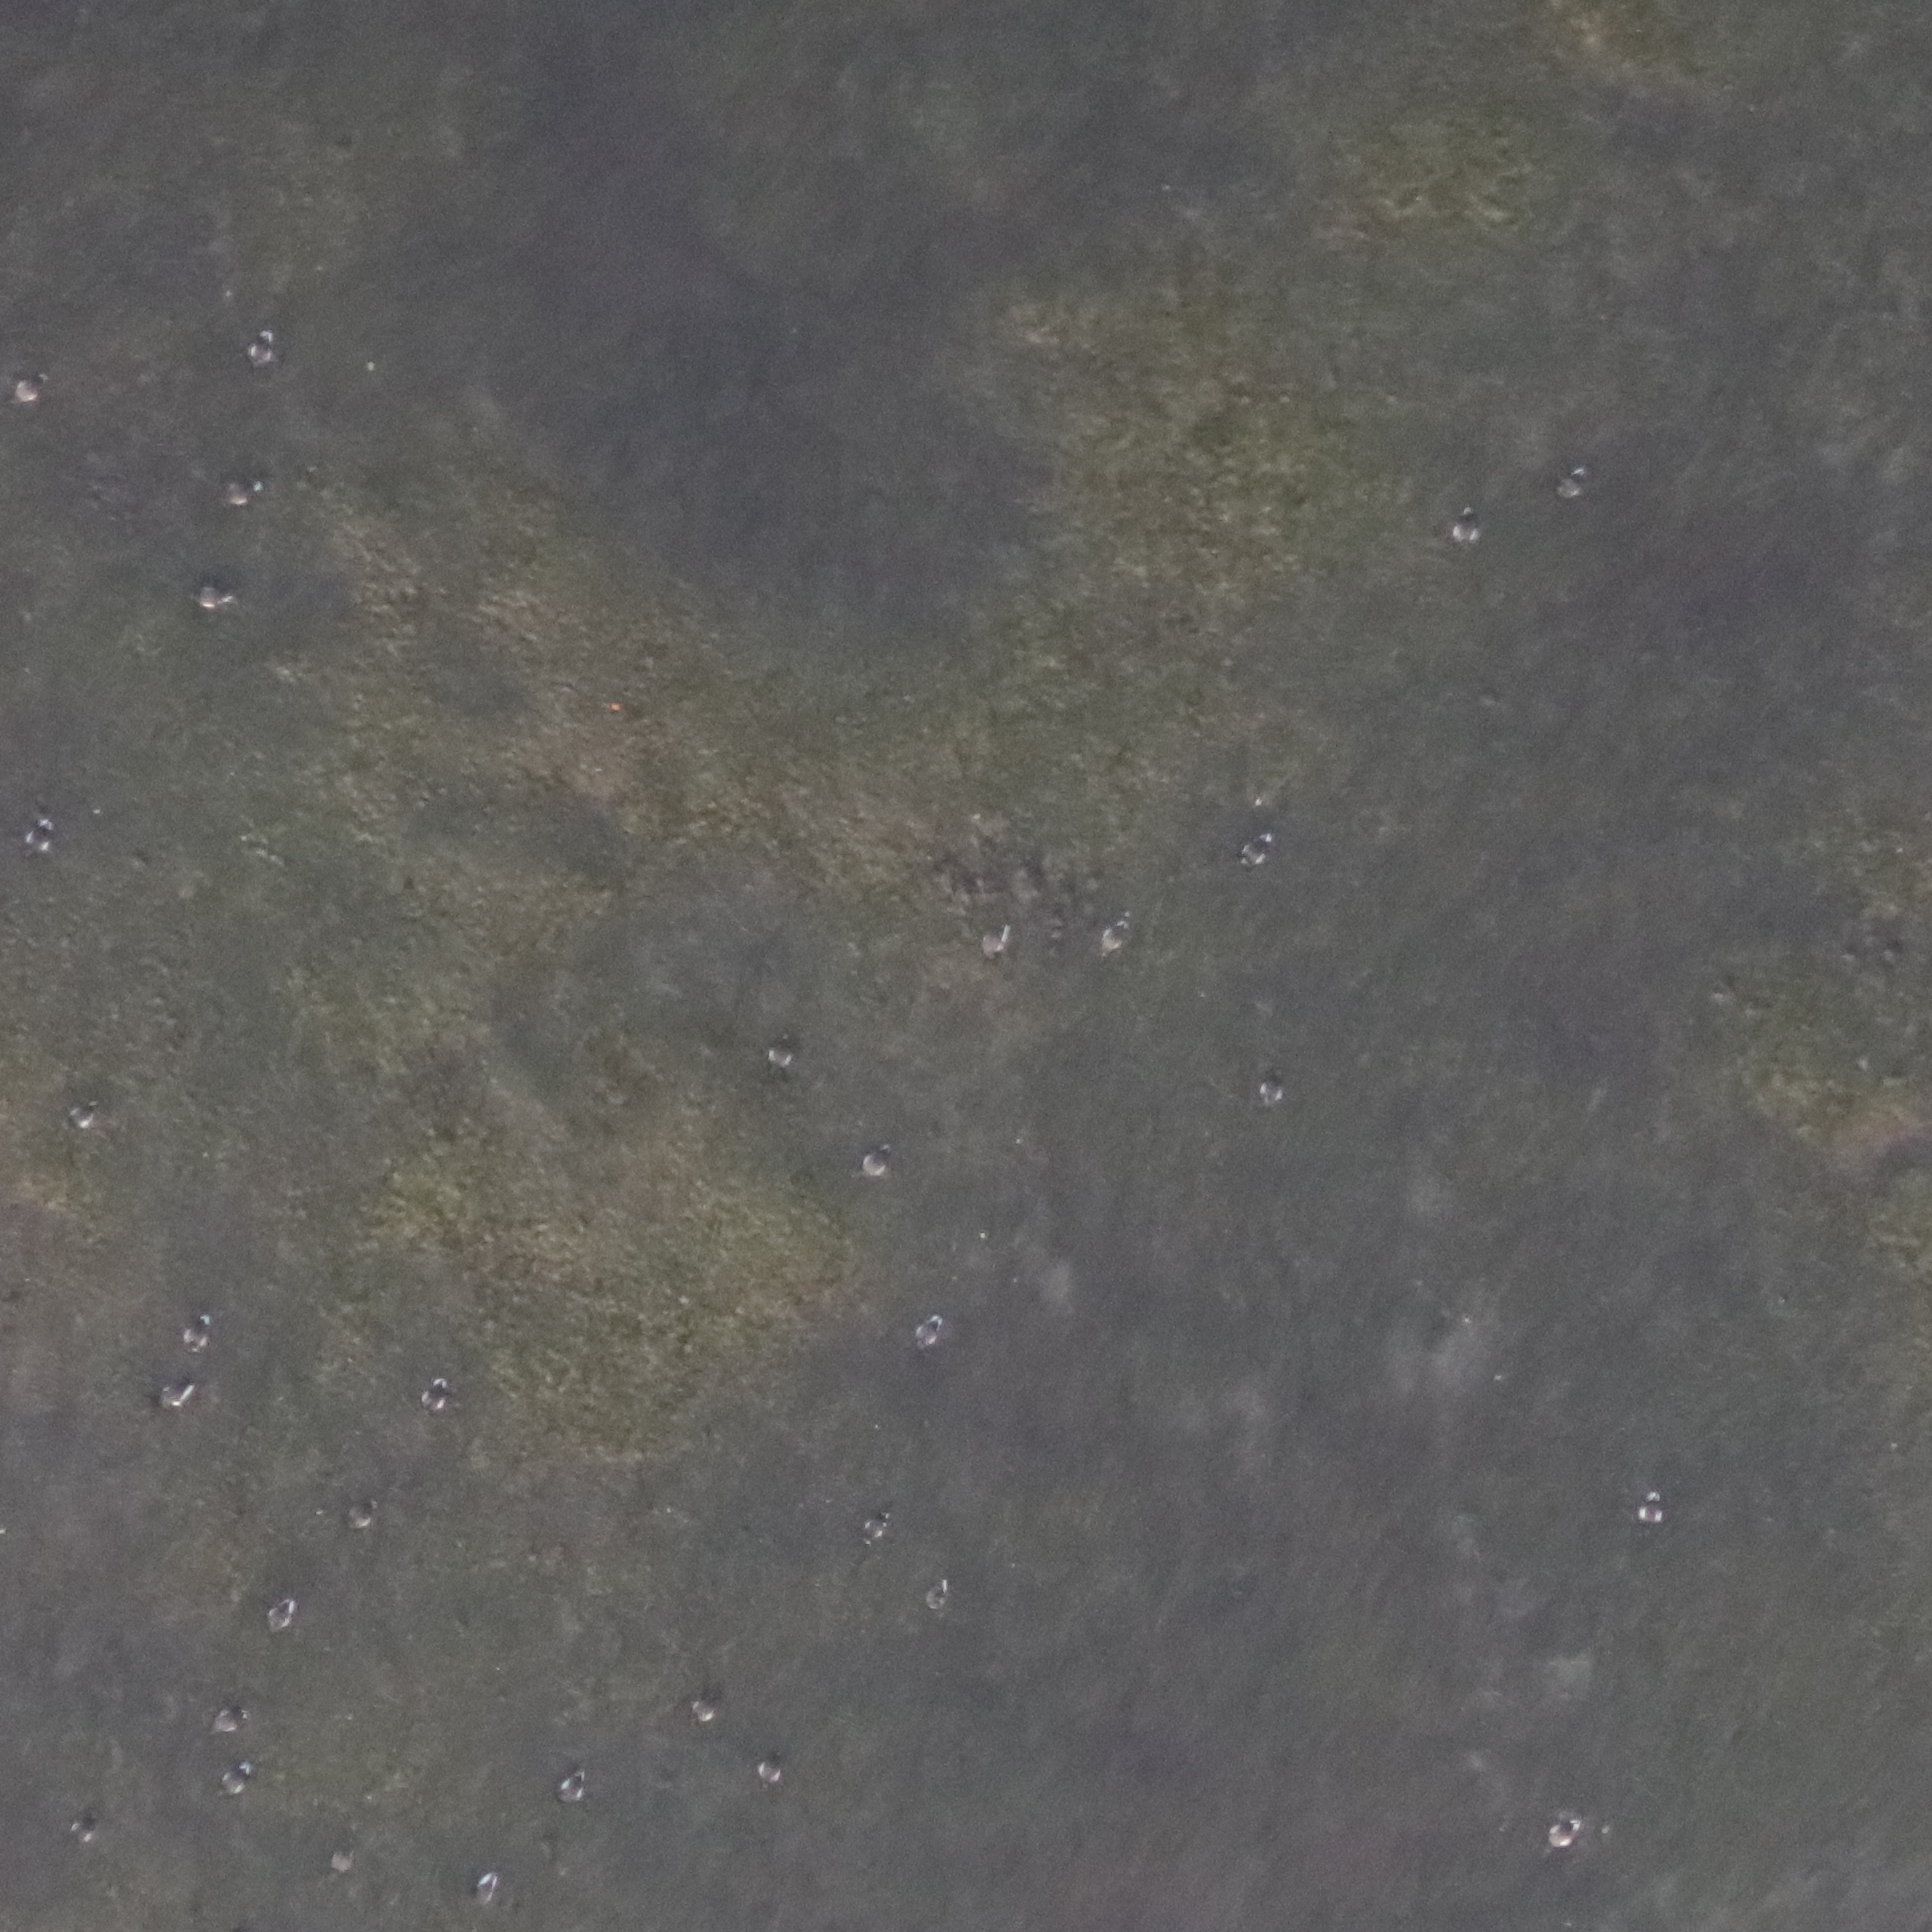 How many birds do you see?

31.